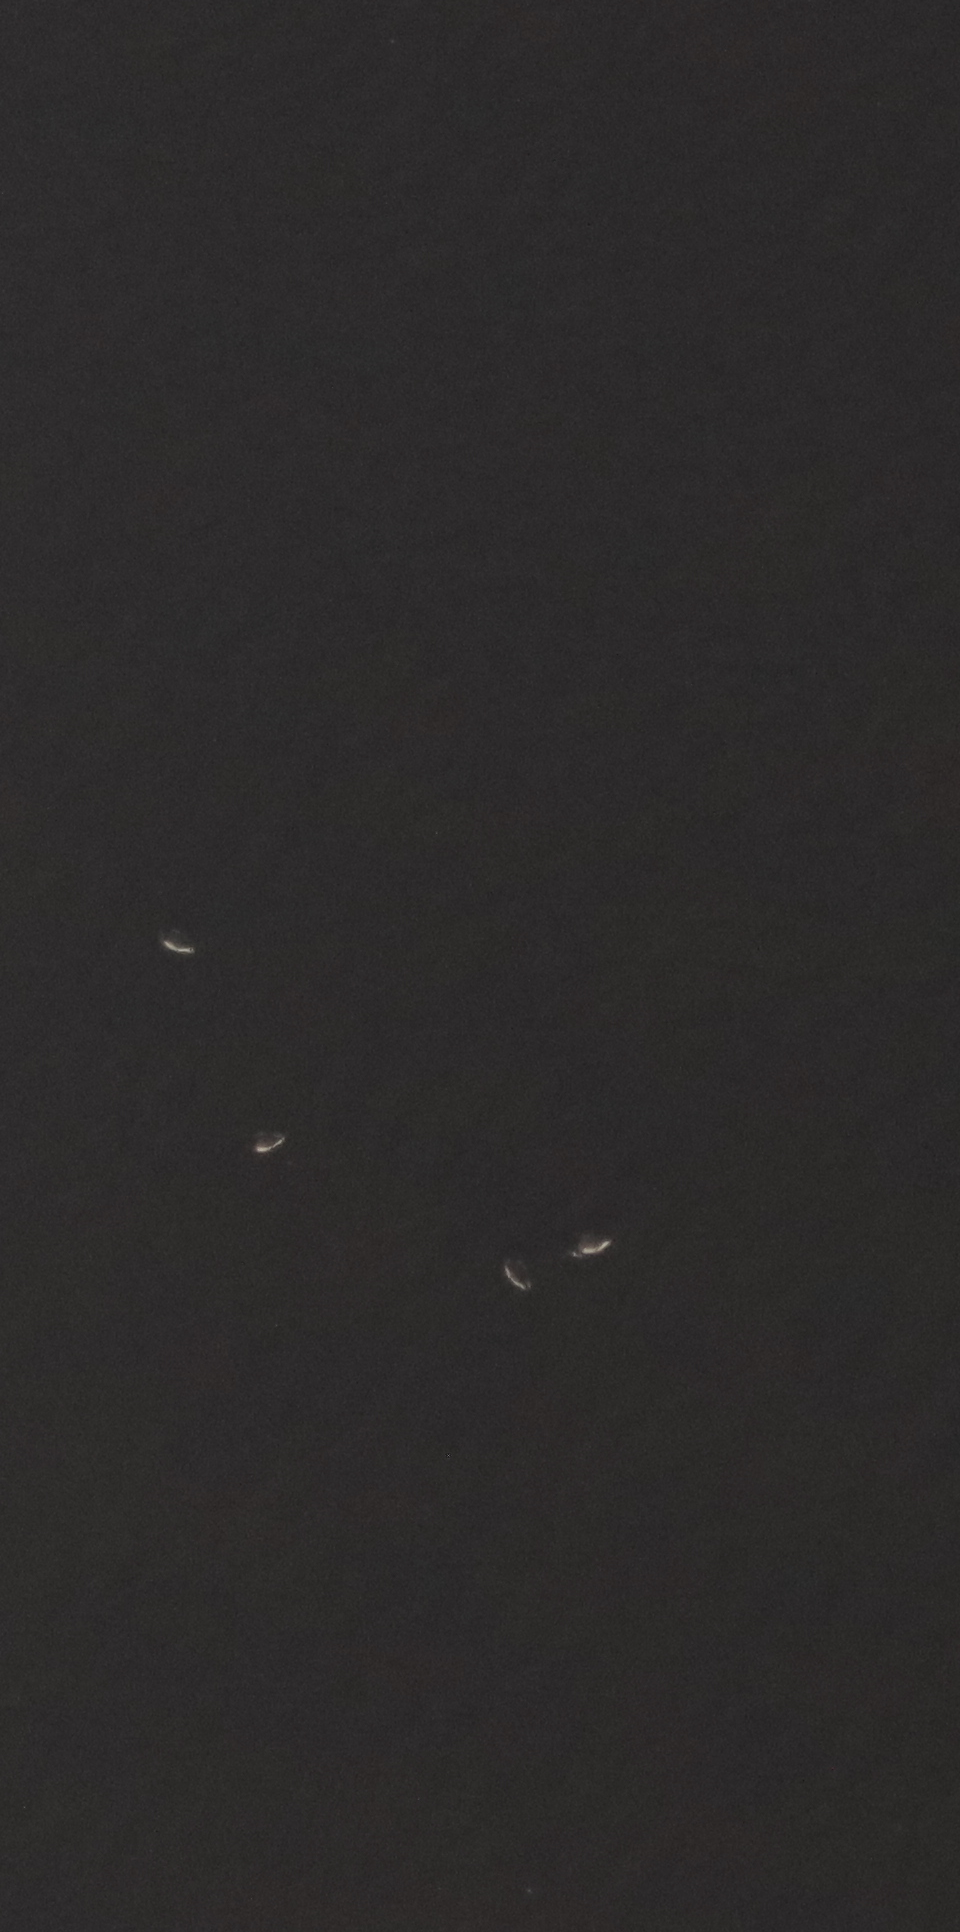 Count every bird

4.